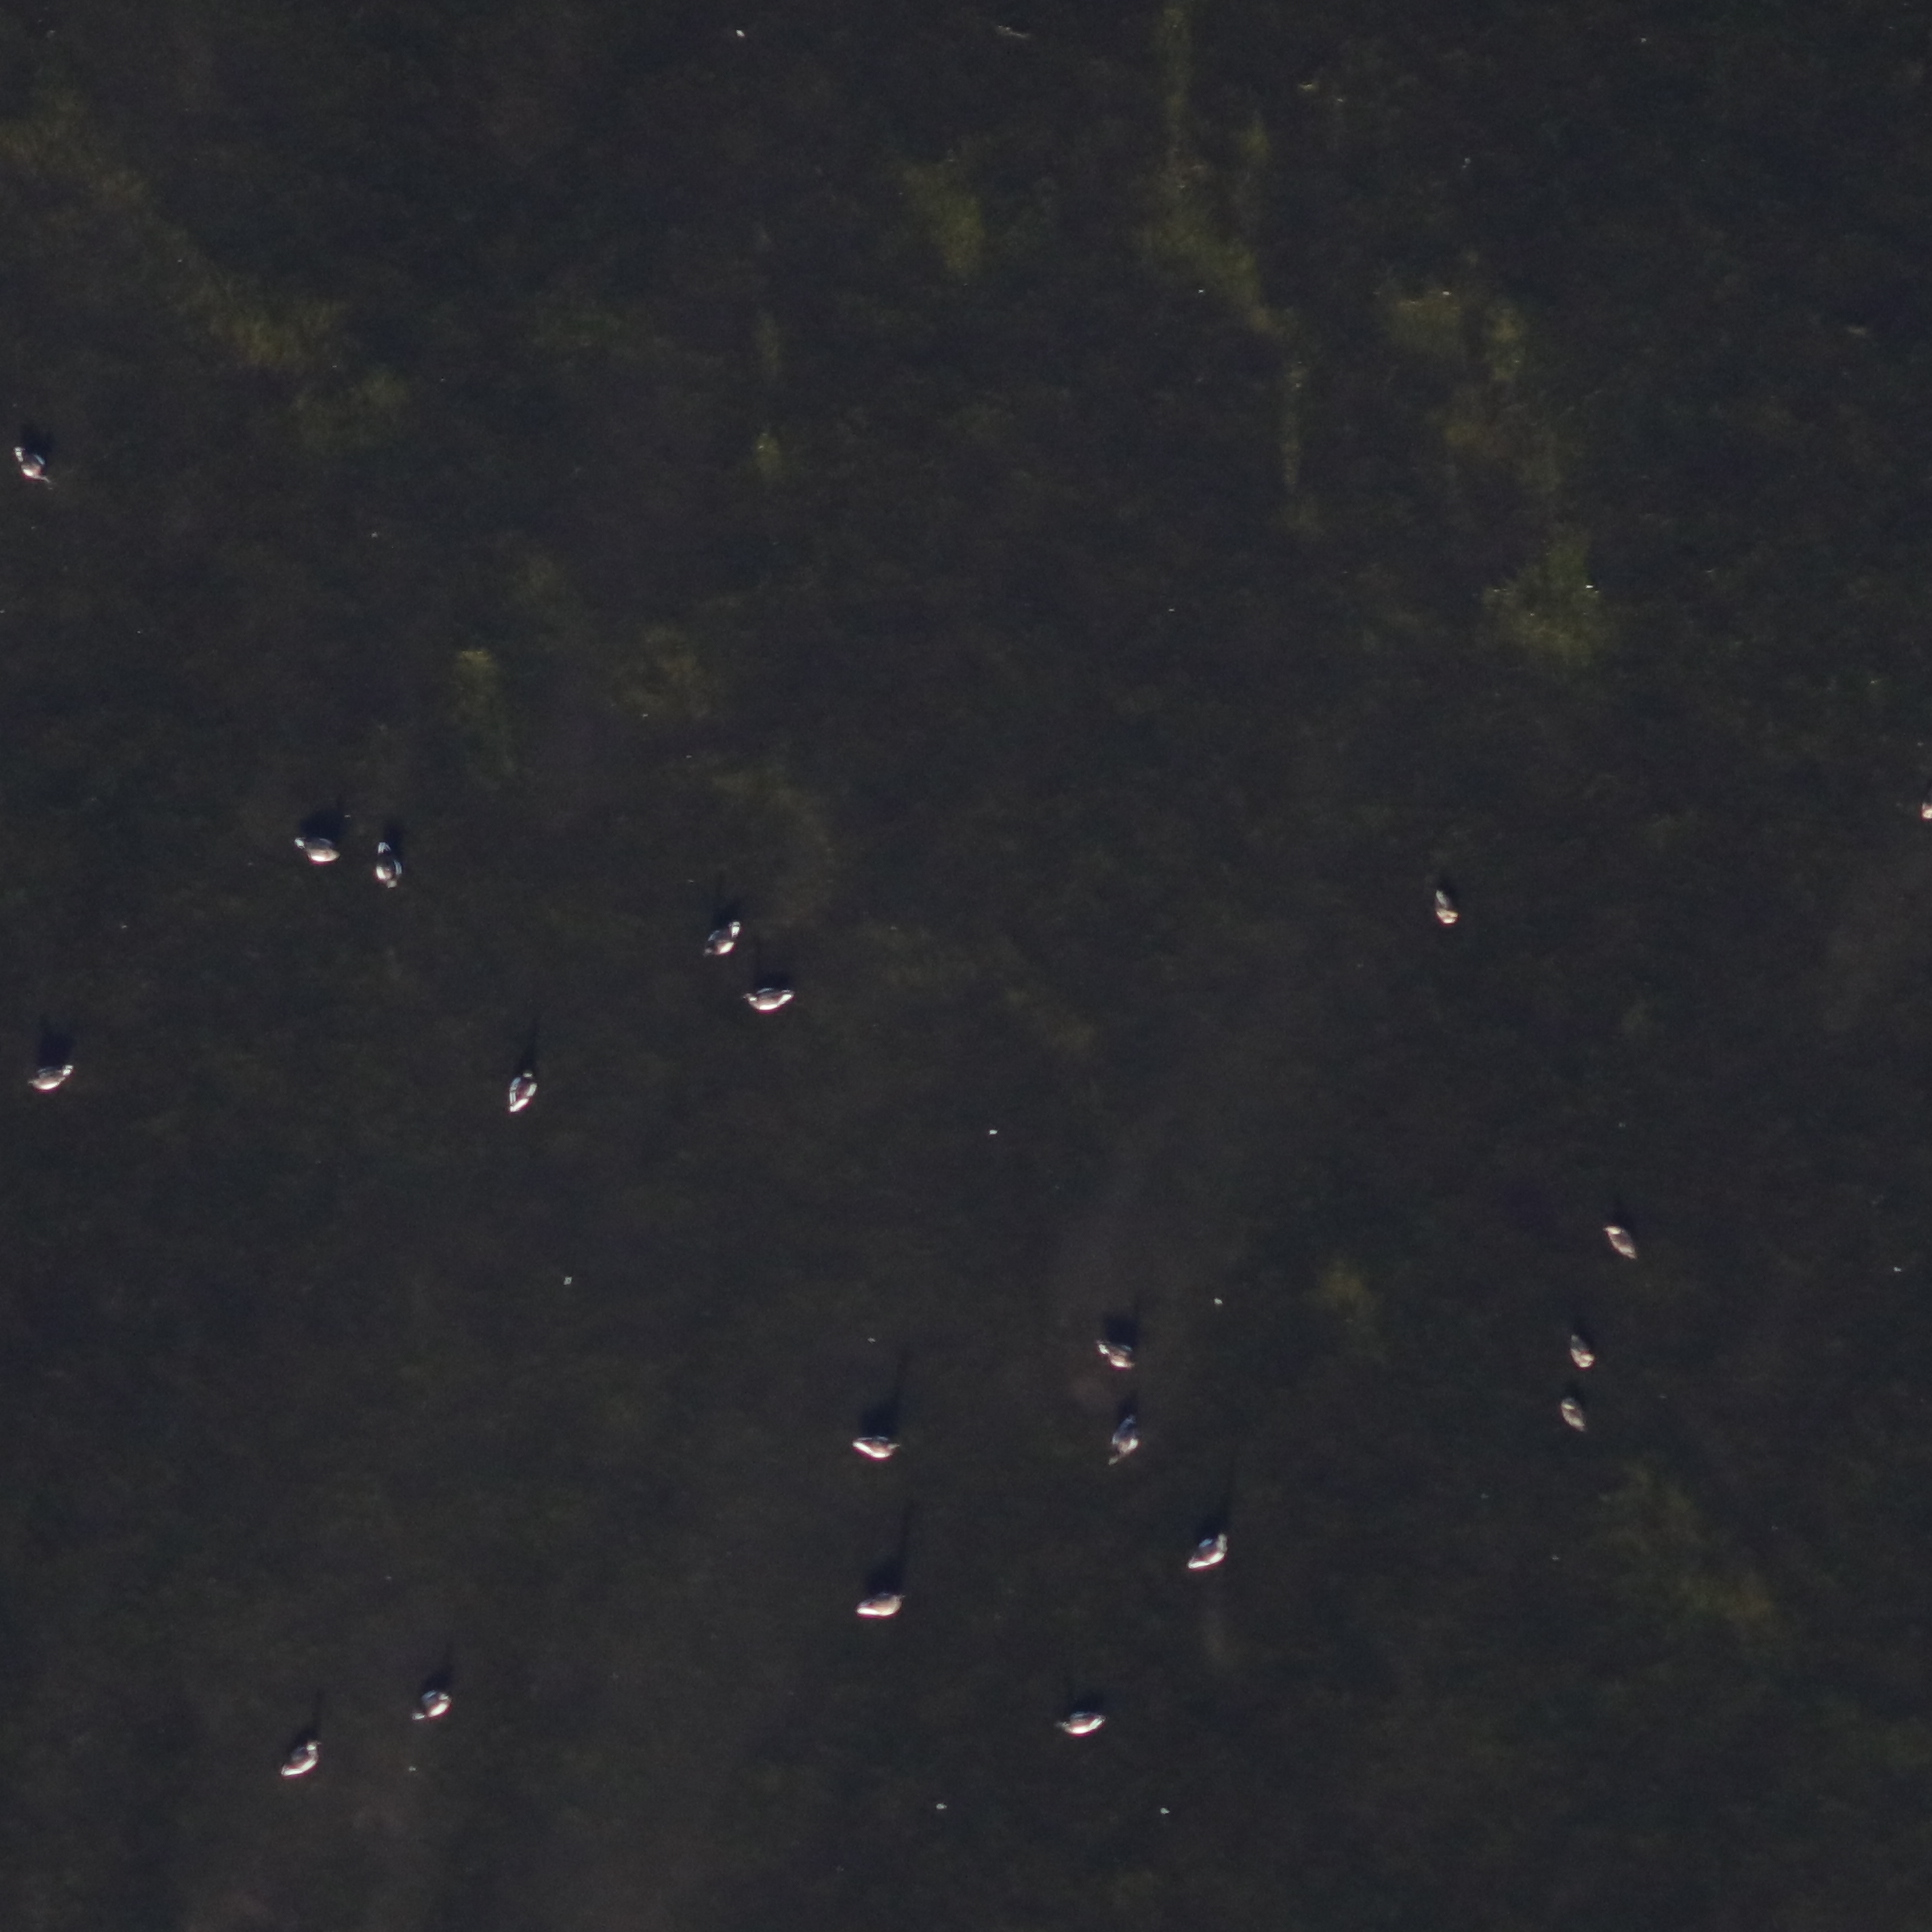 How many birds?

20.